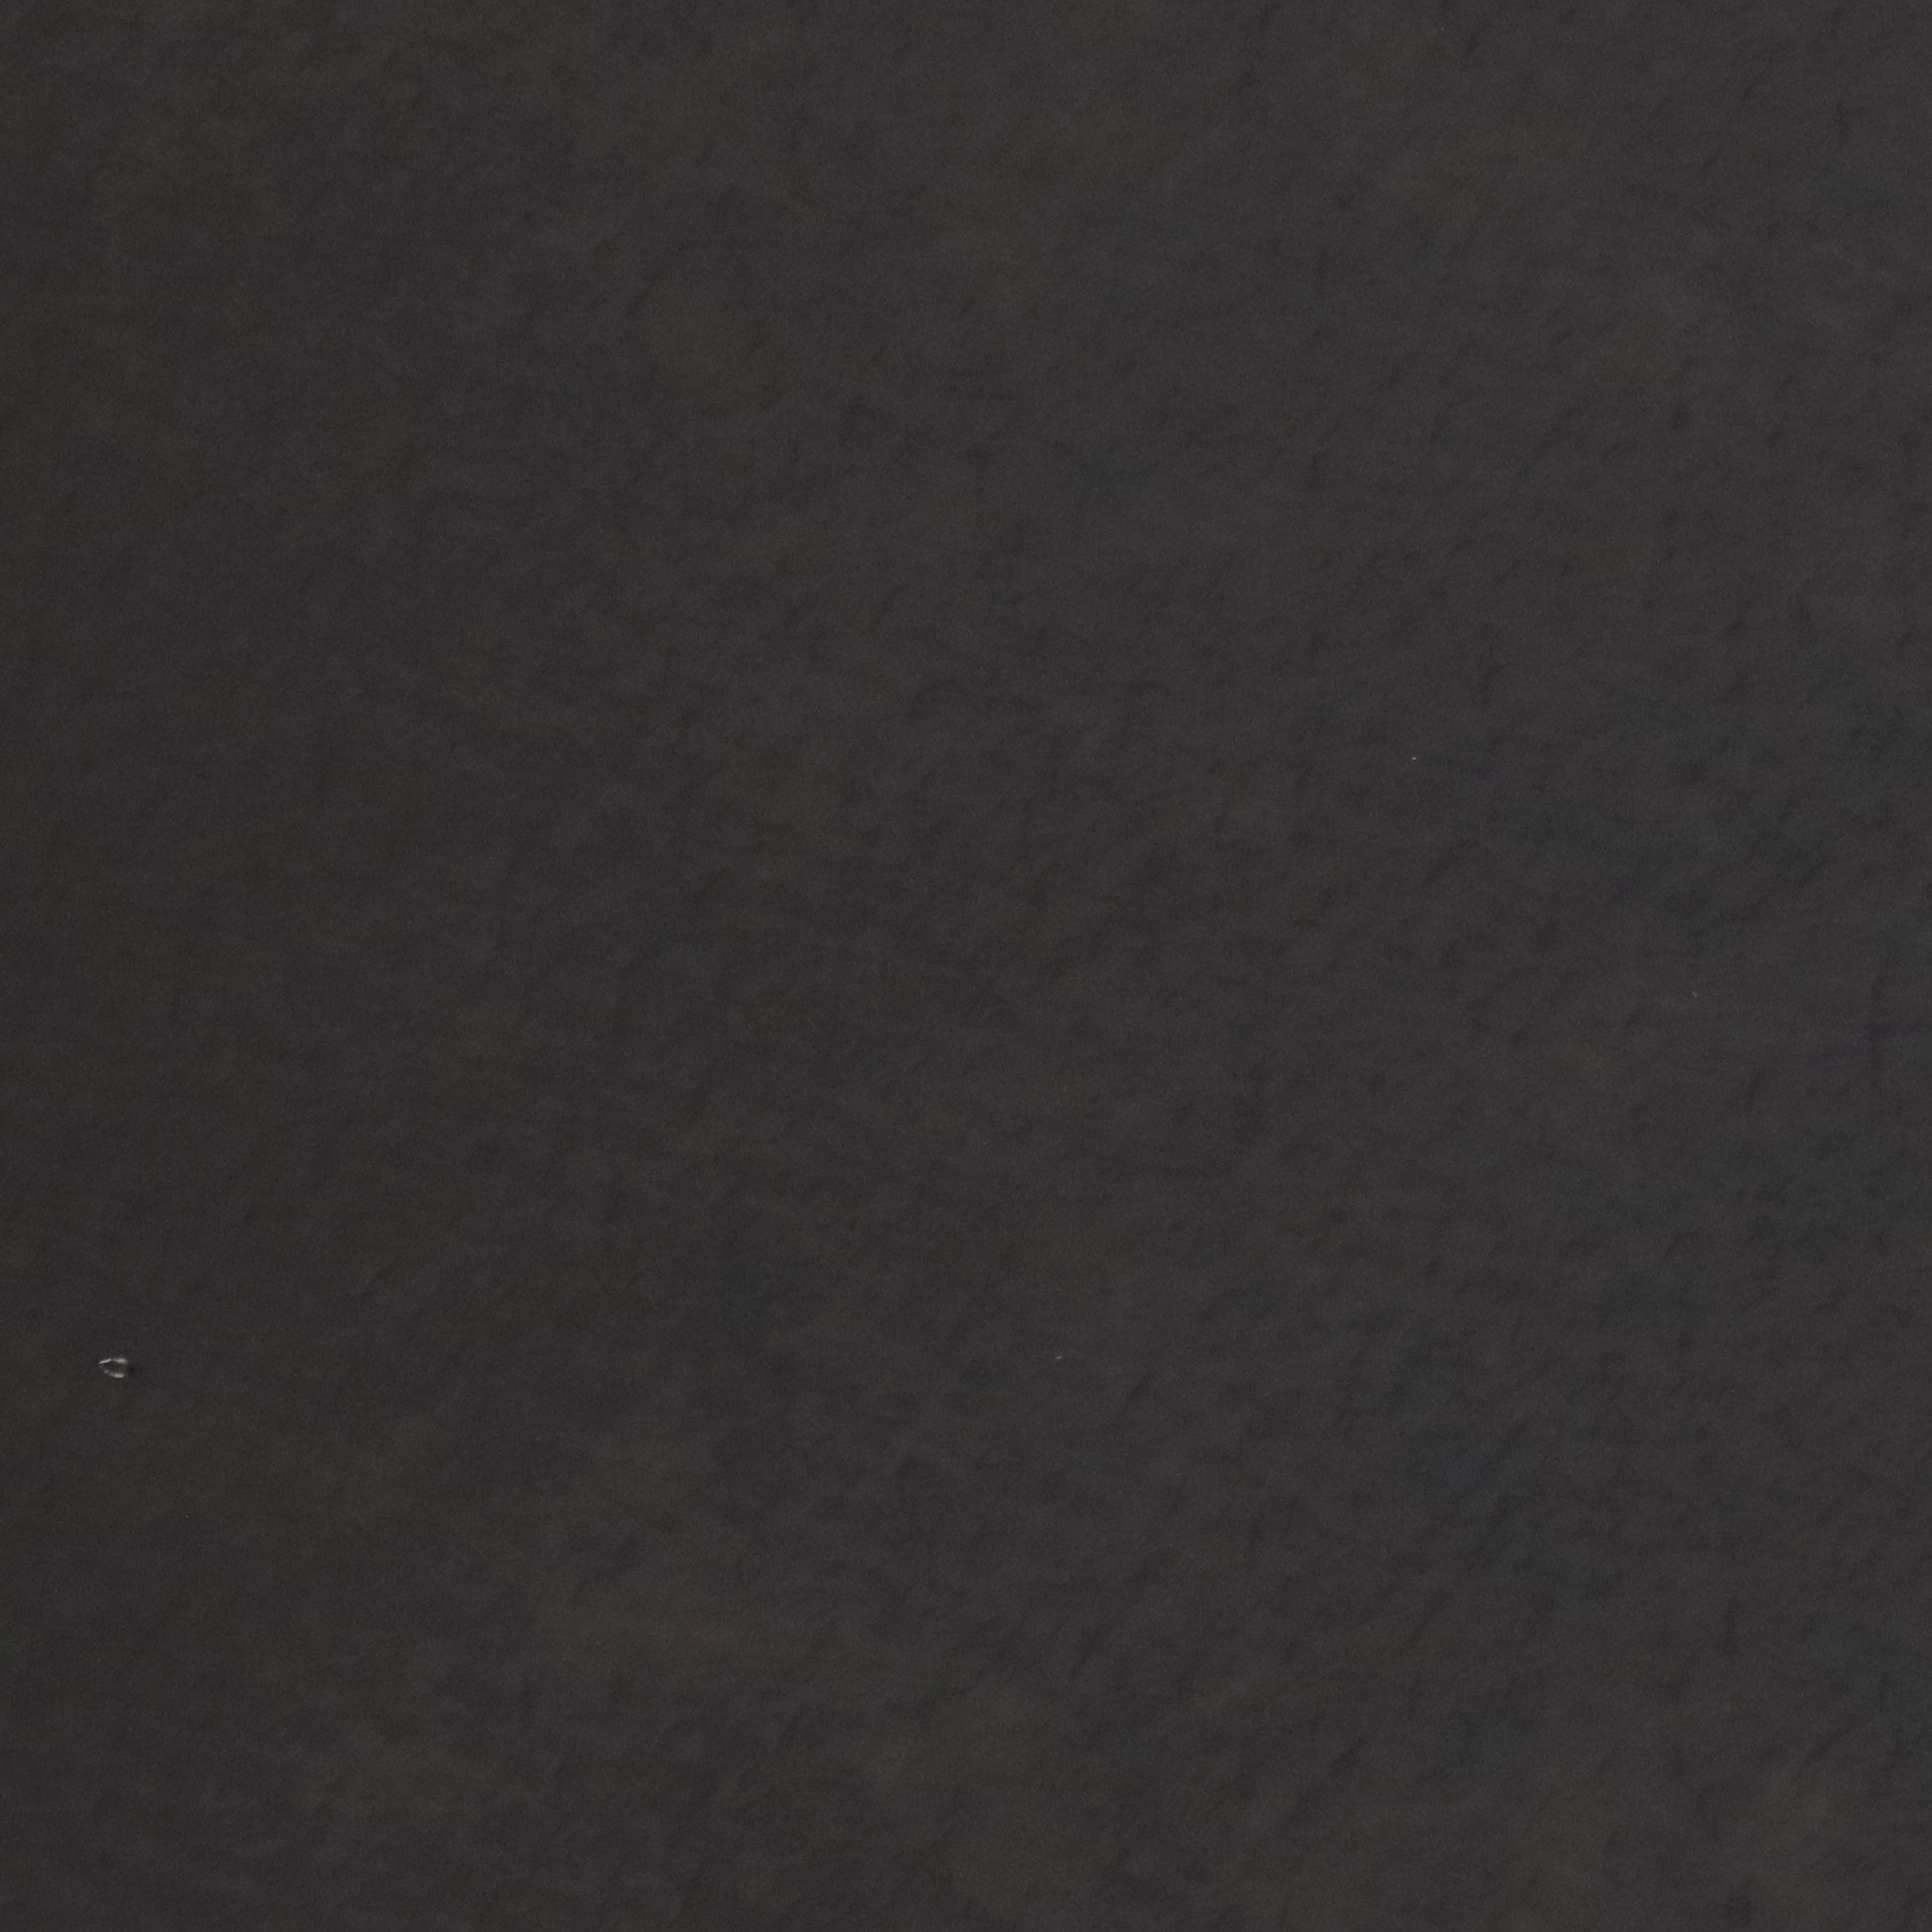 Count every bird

1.